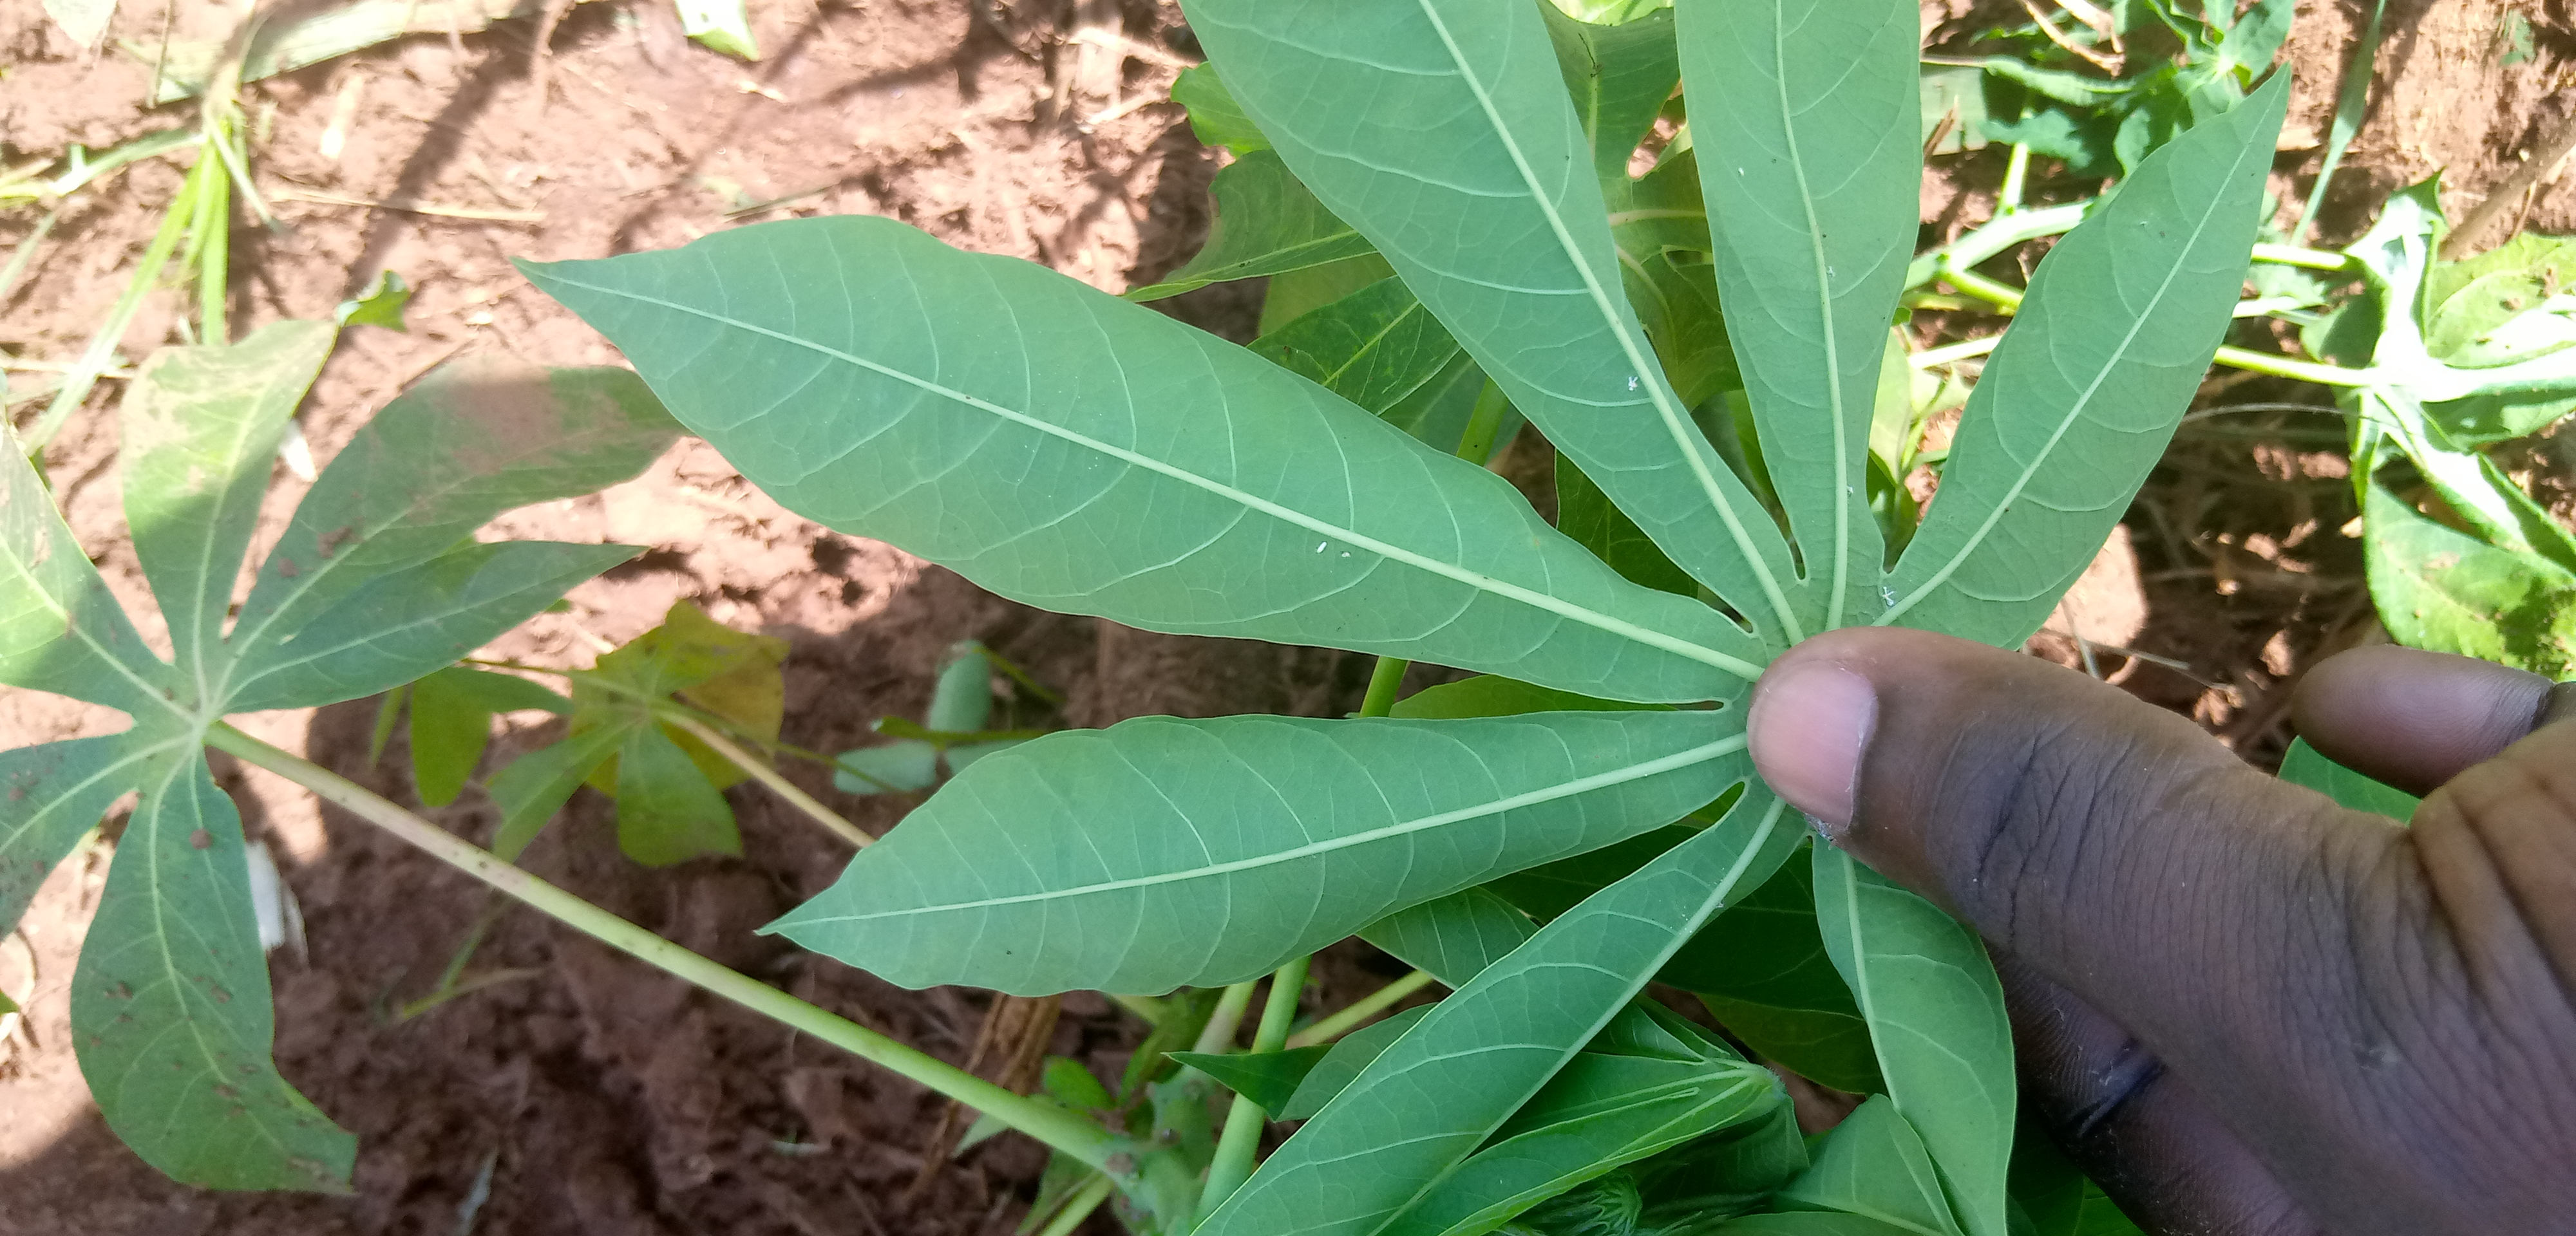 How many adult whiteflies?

5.